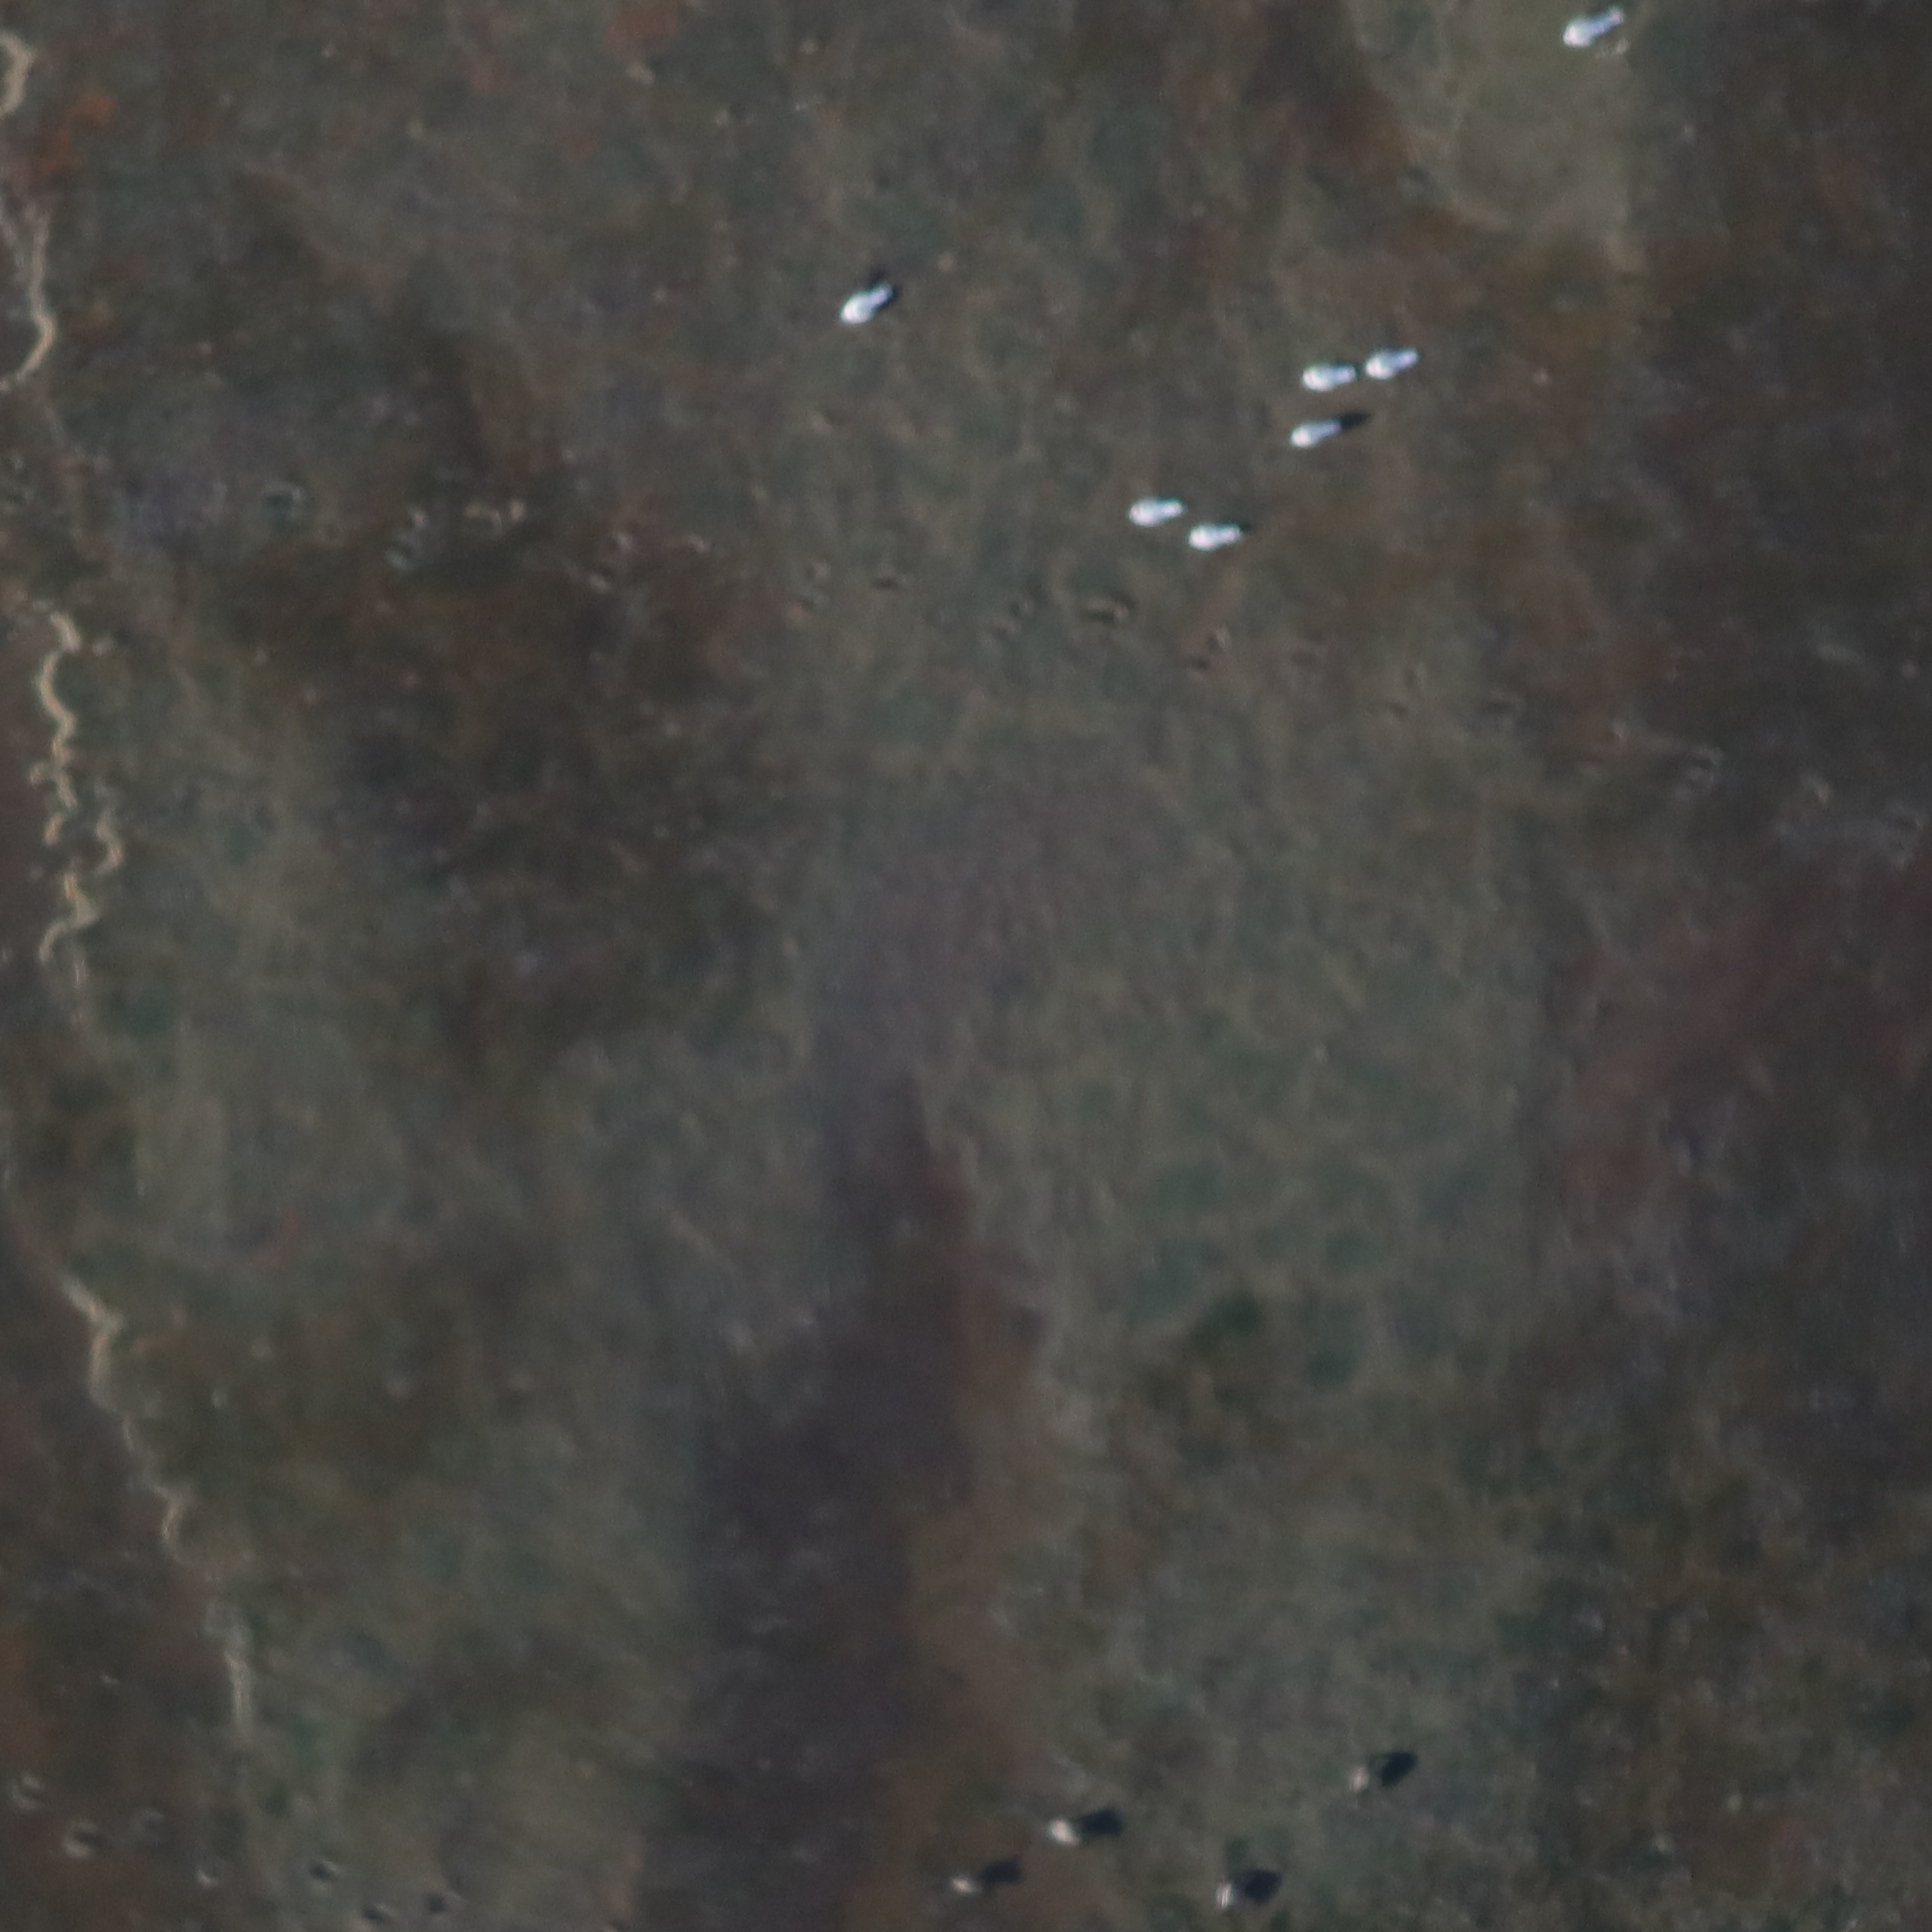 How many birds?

11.